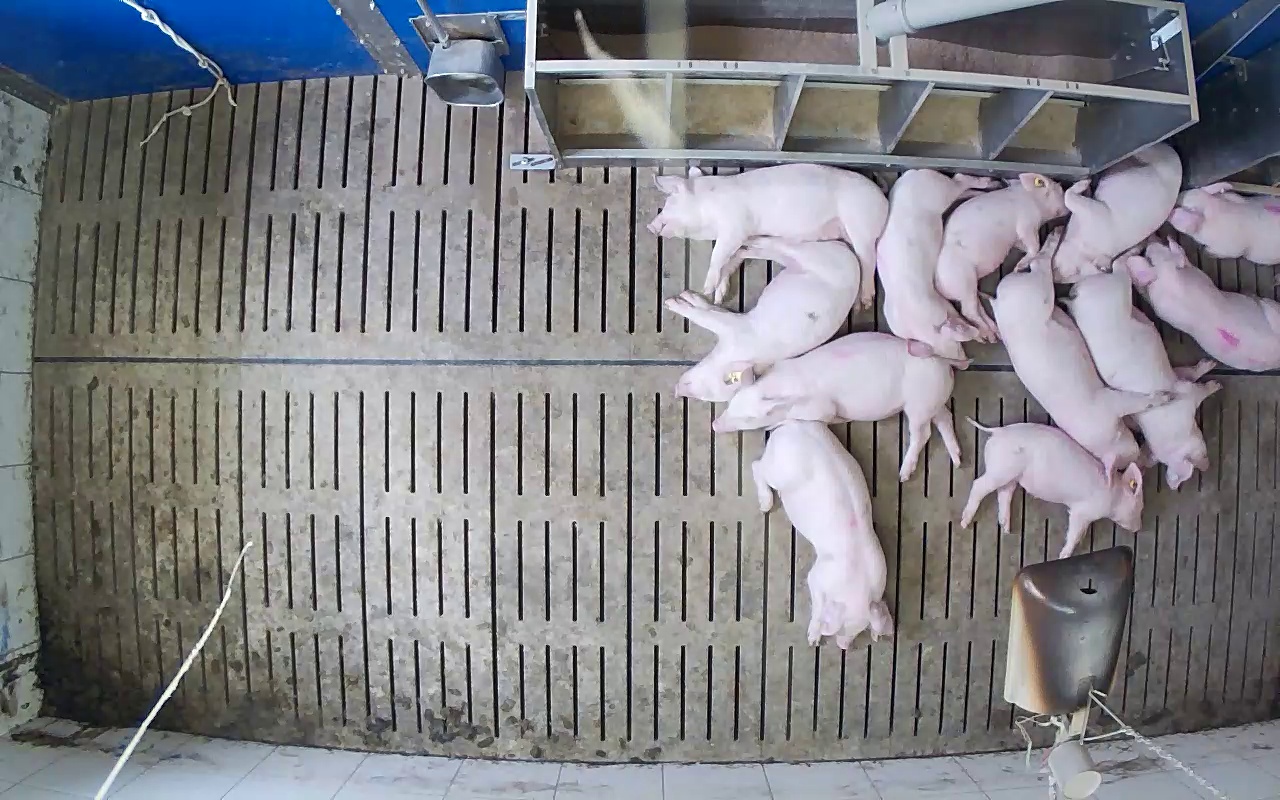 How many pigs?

12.